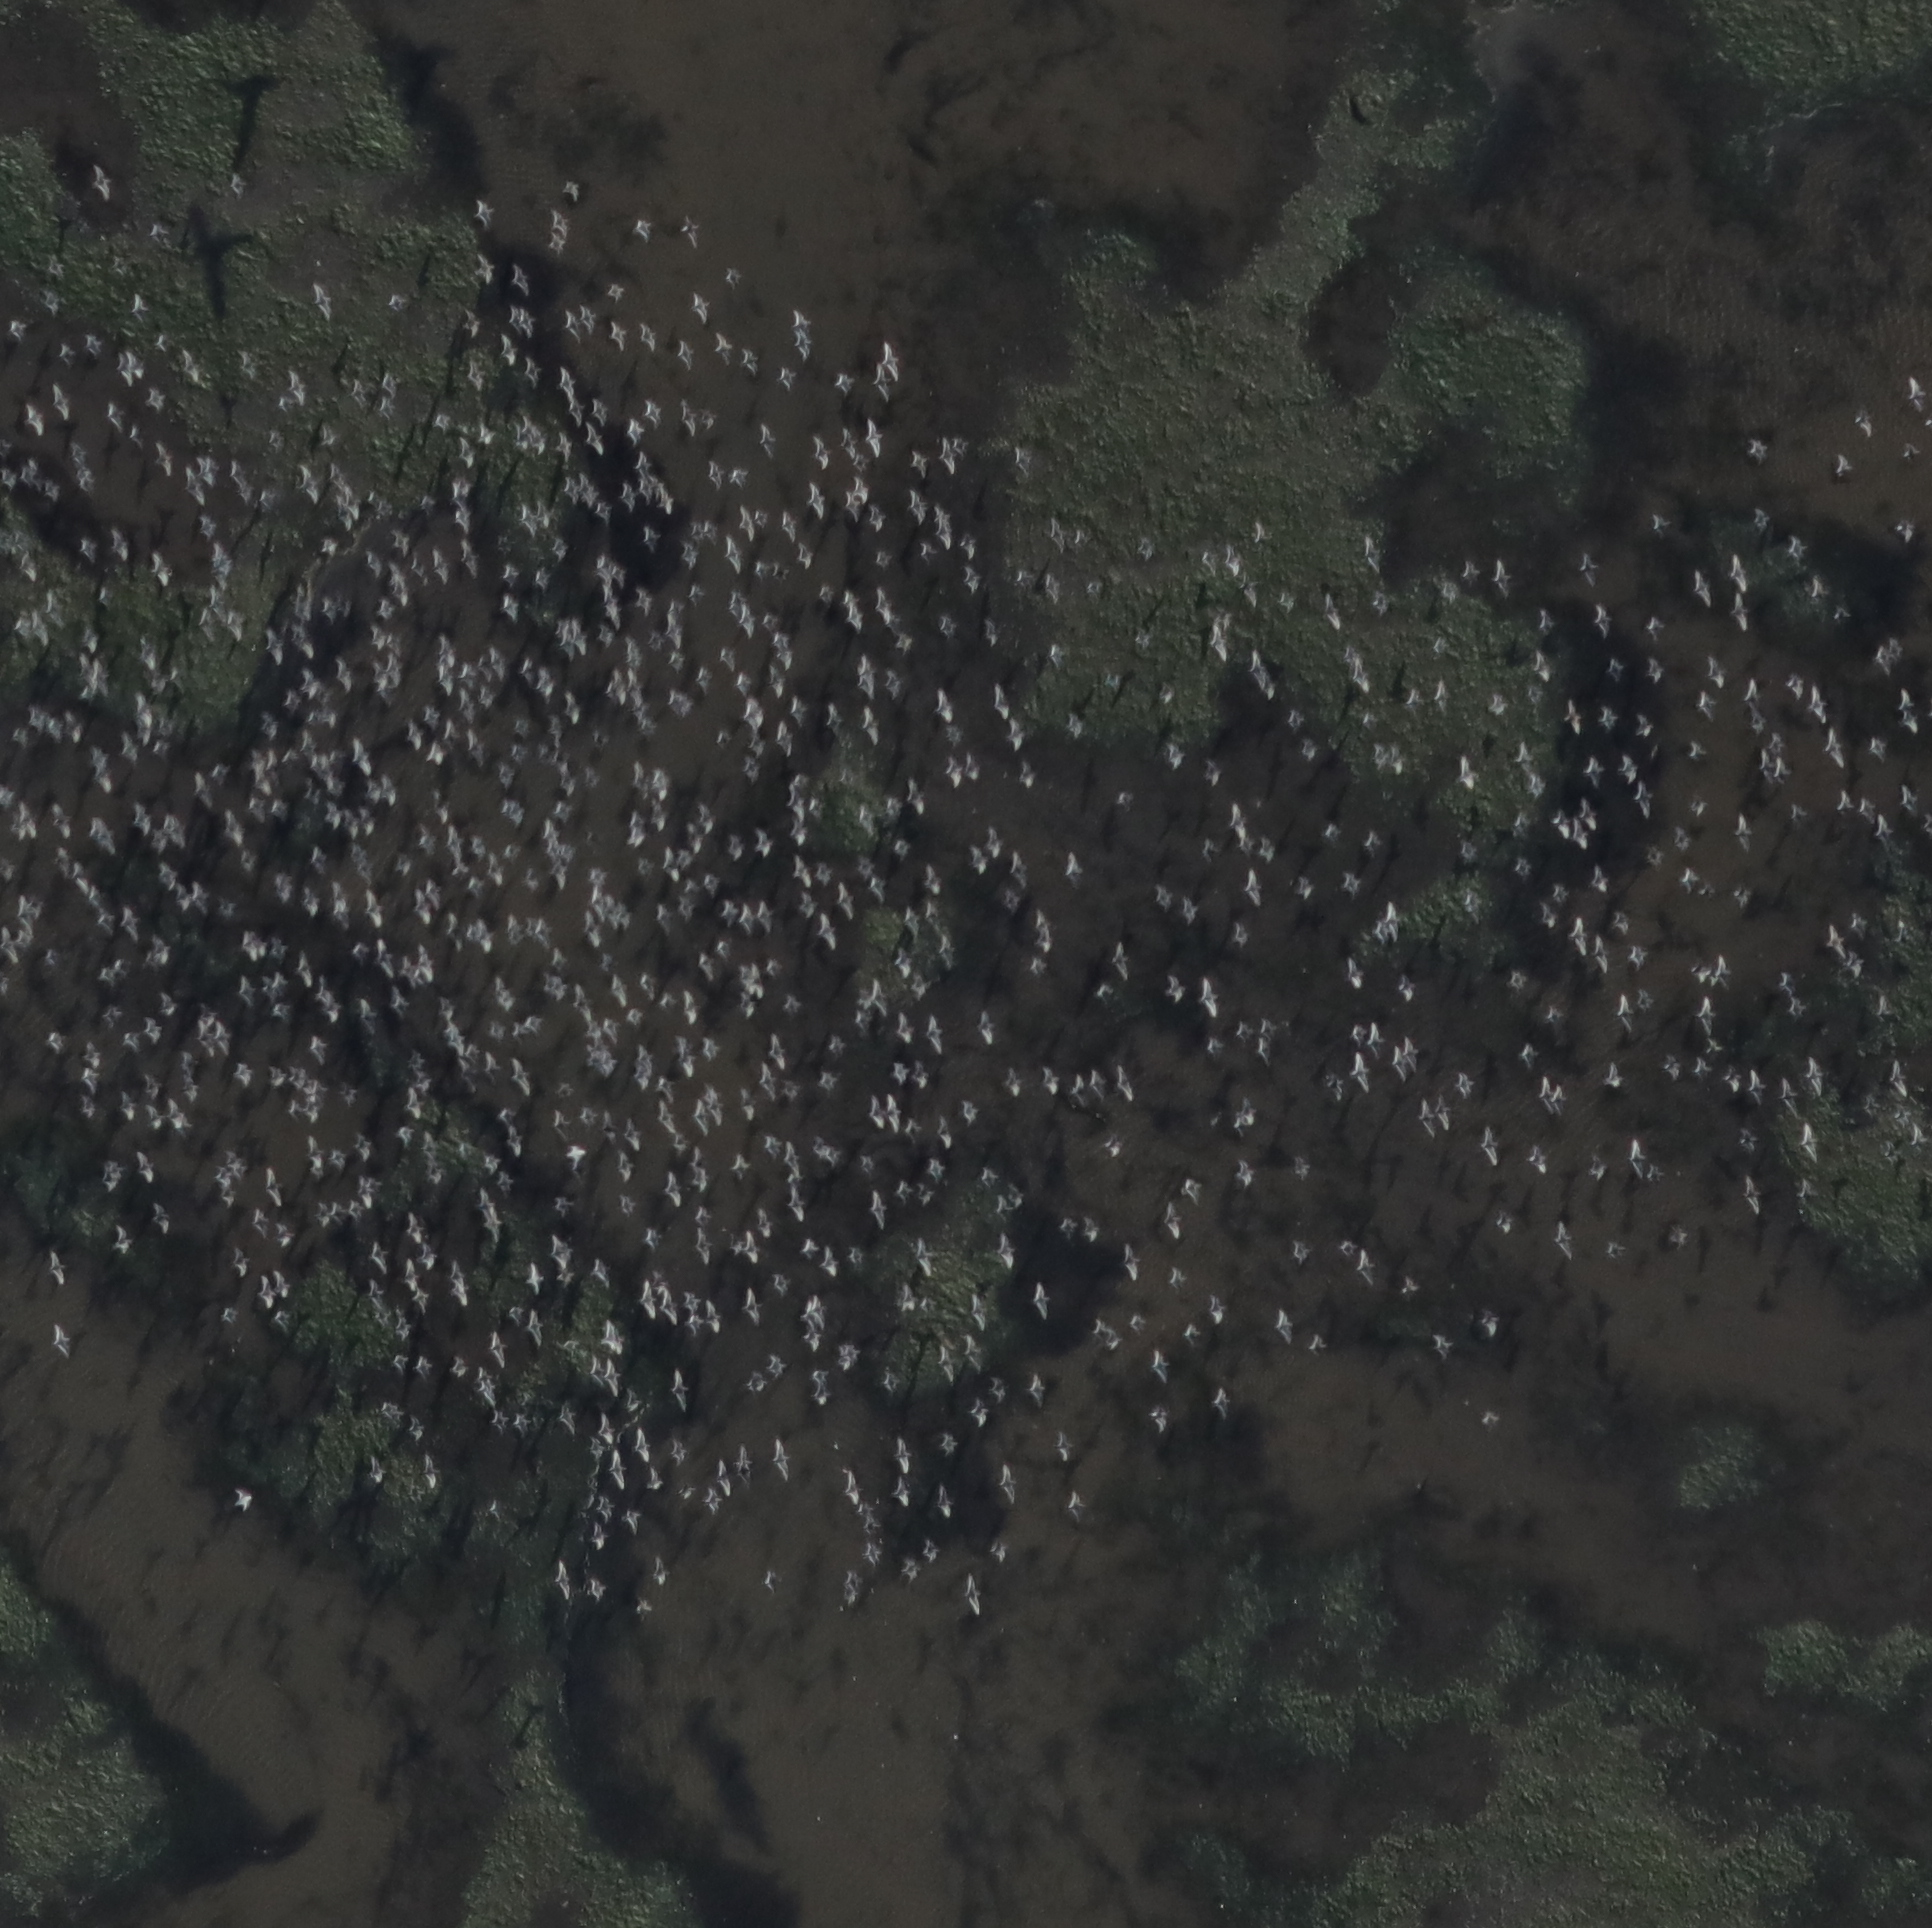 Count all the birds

898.